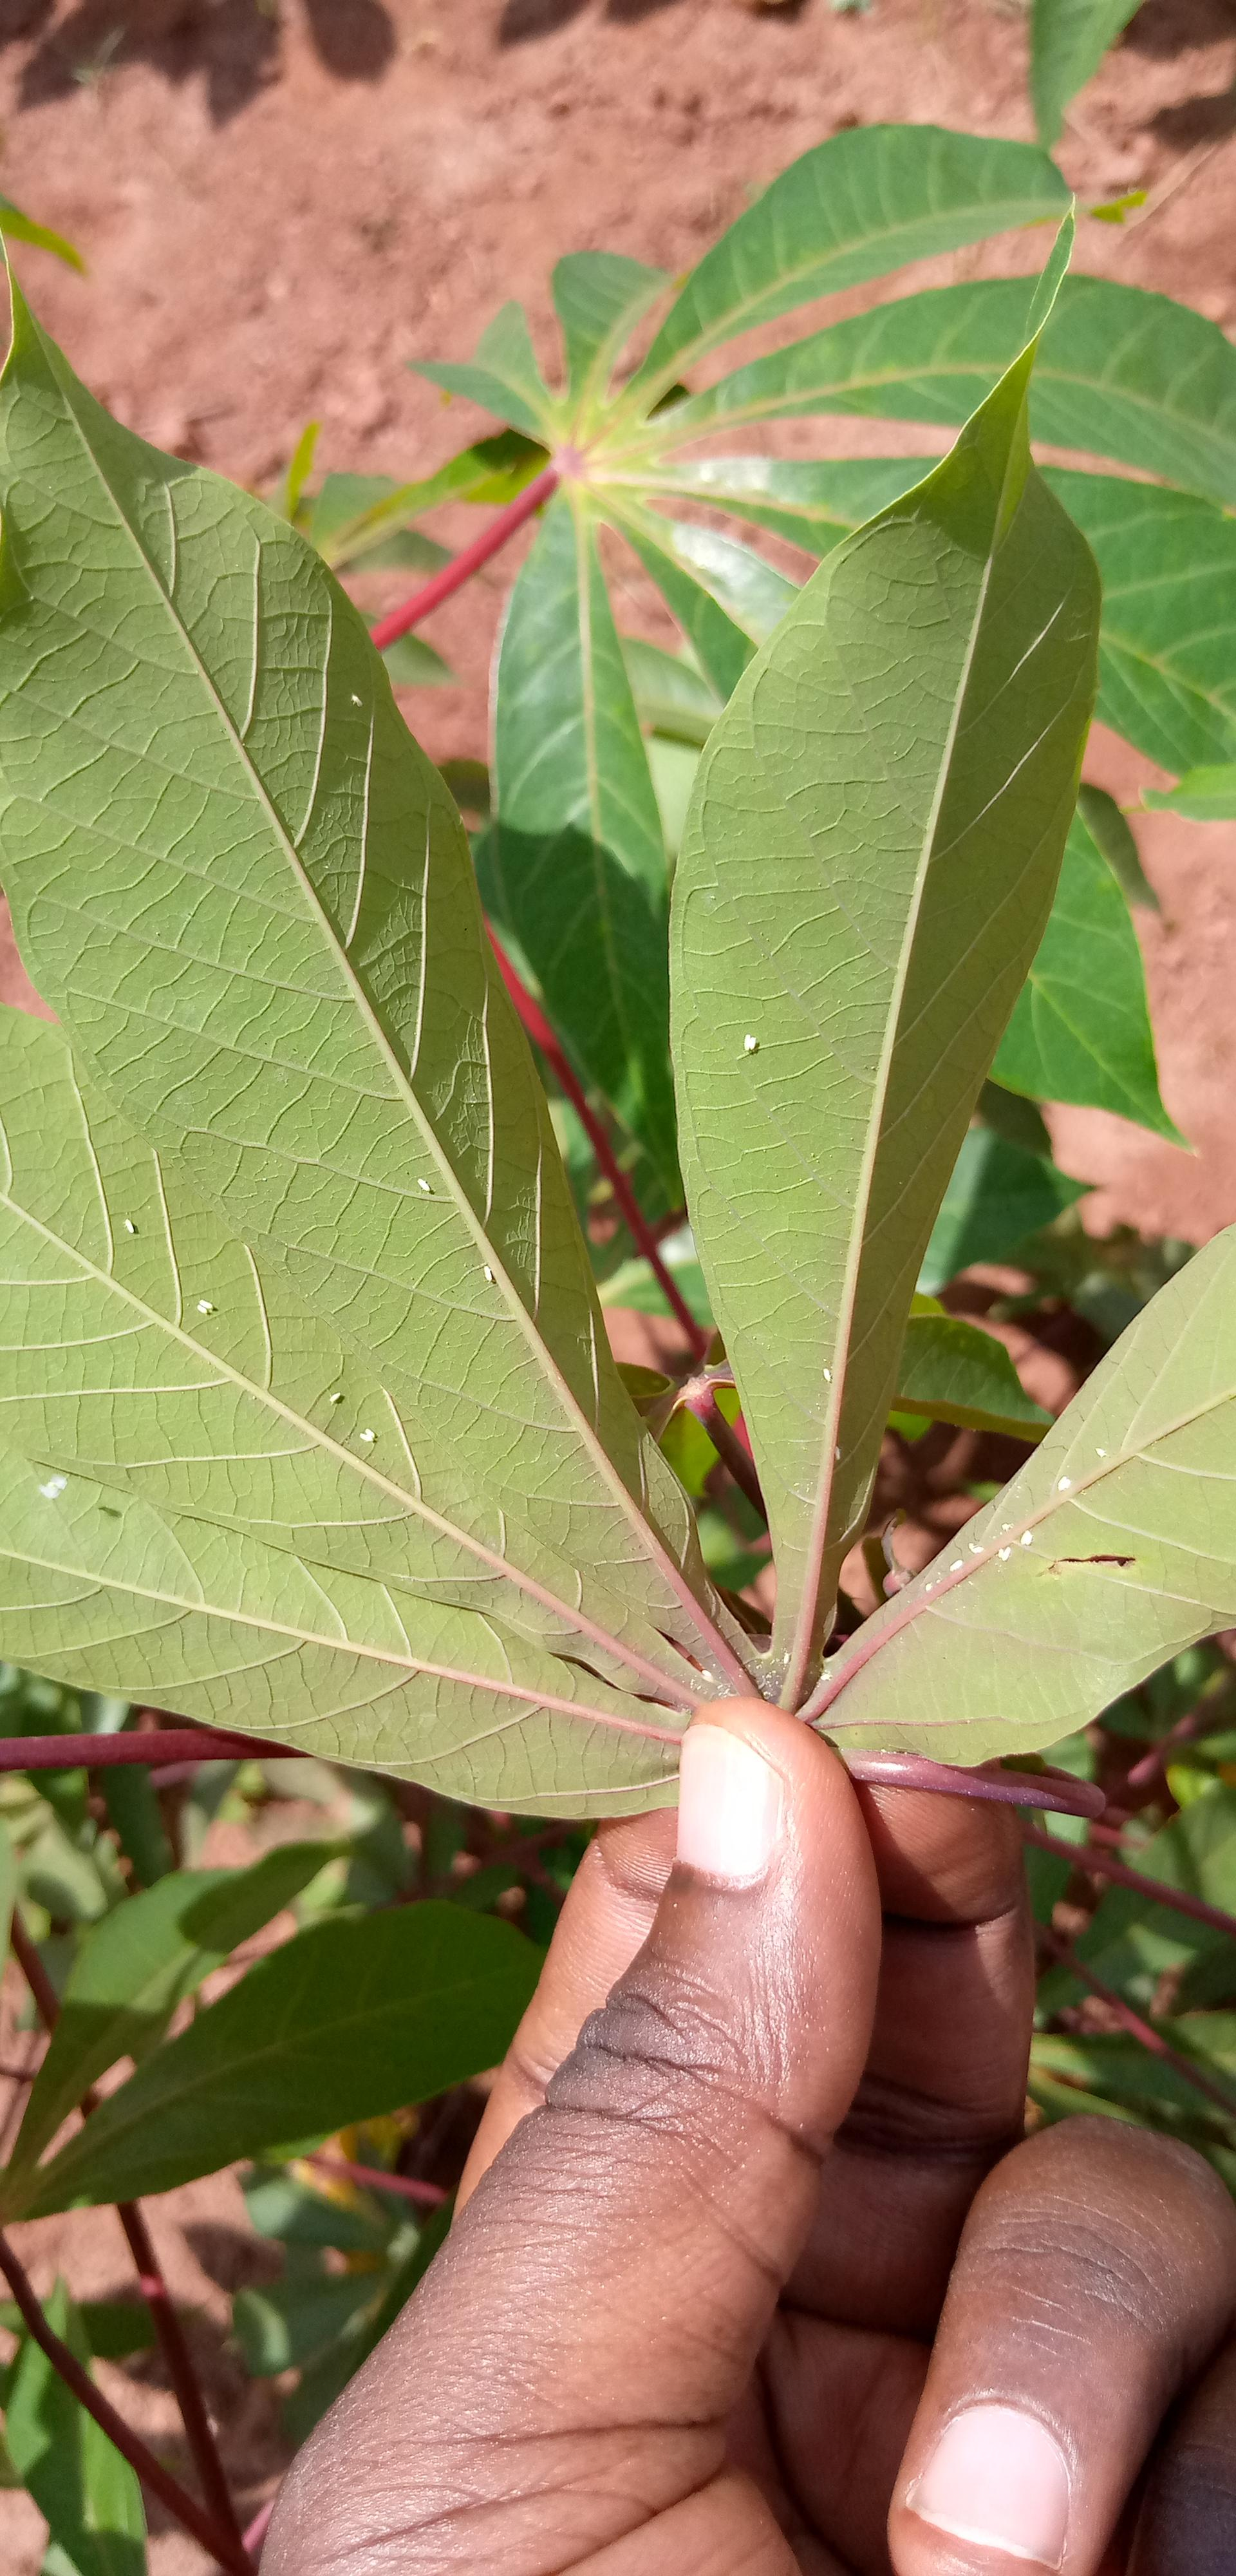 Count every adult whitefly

23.